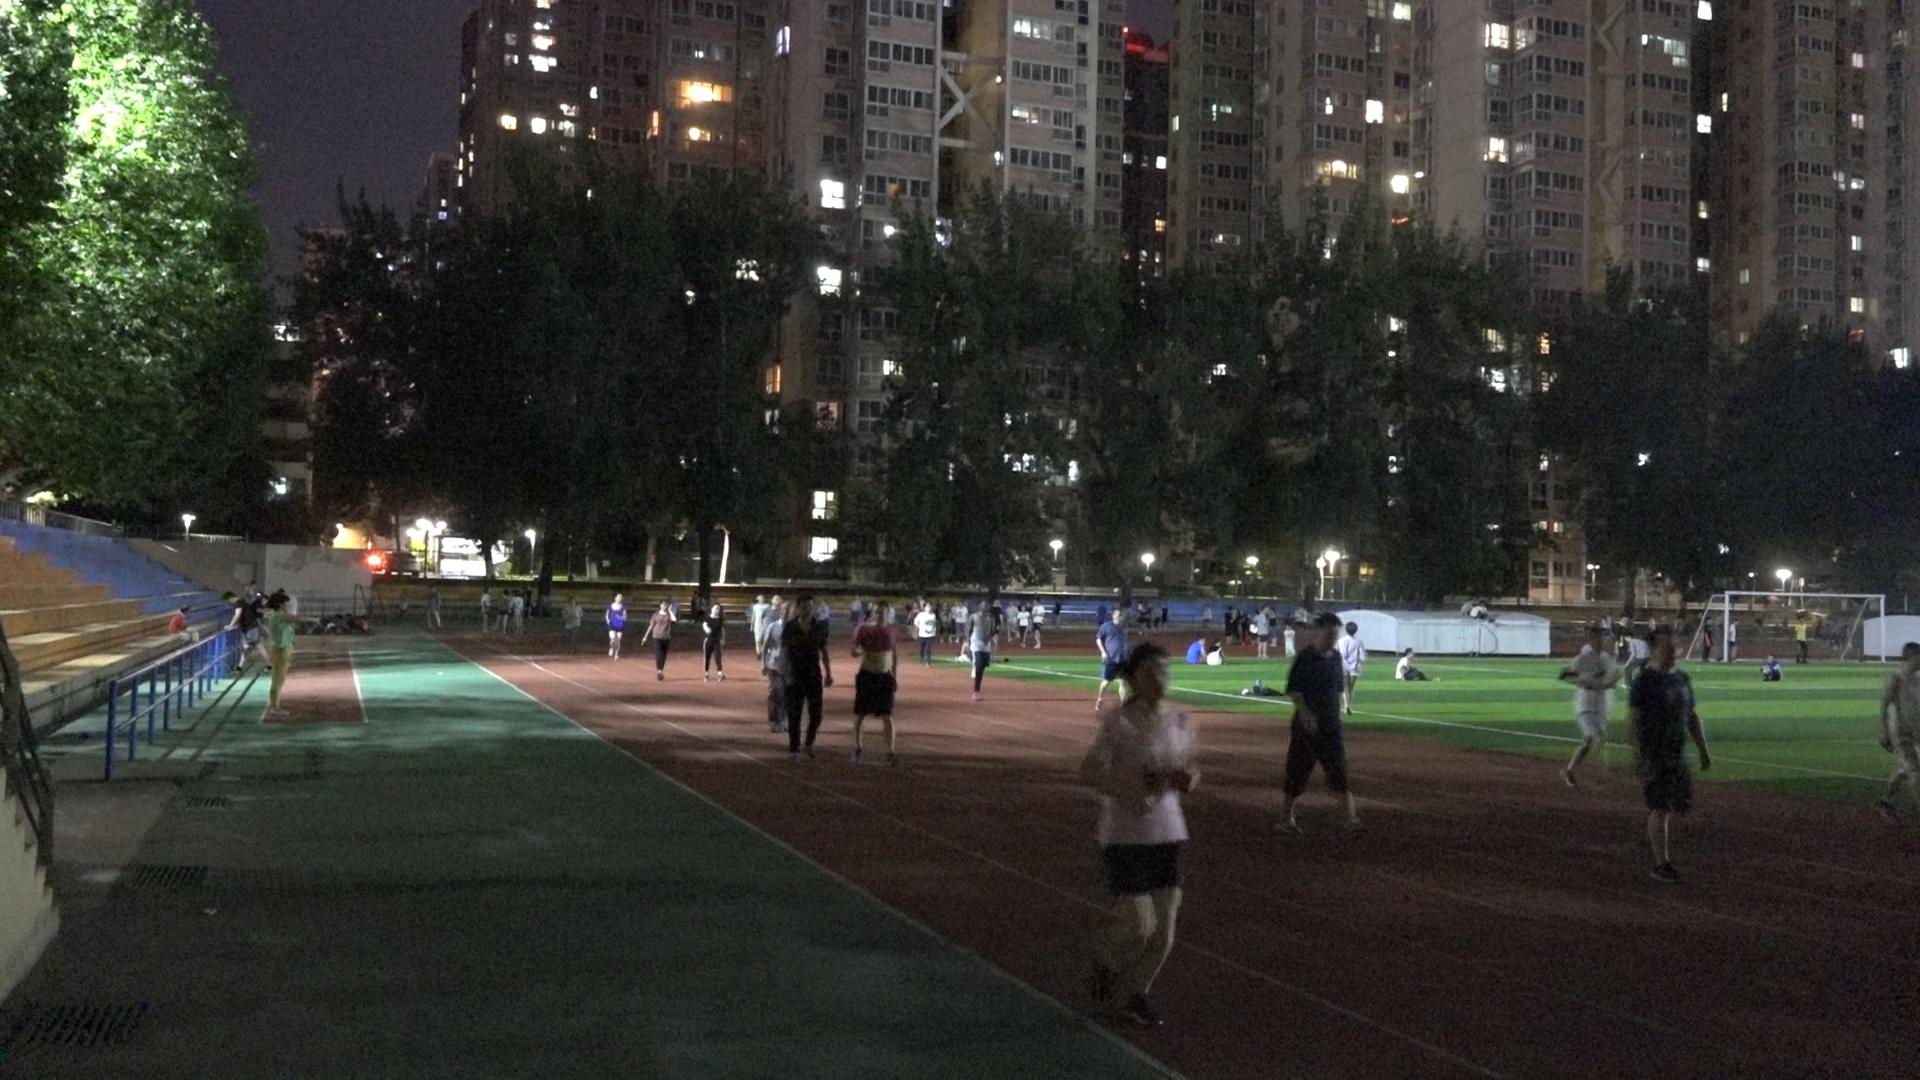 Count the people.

87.